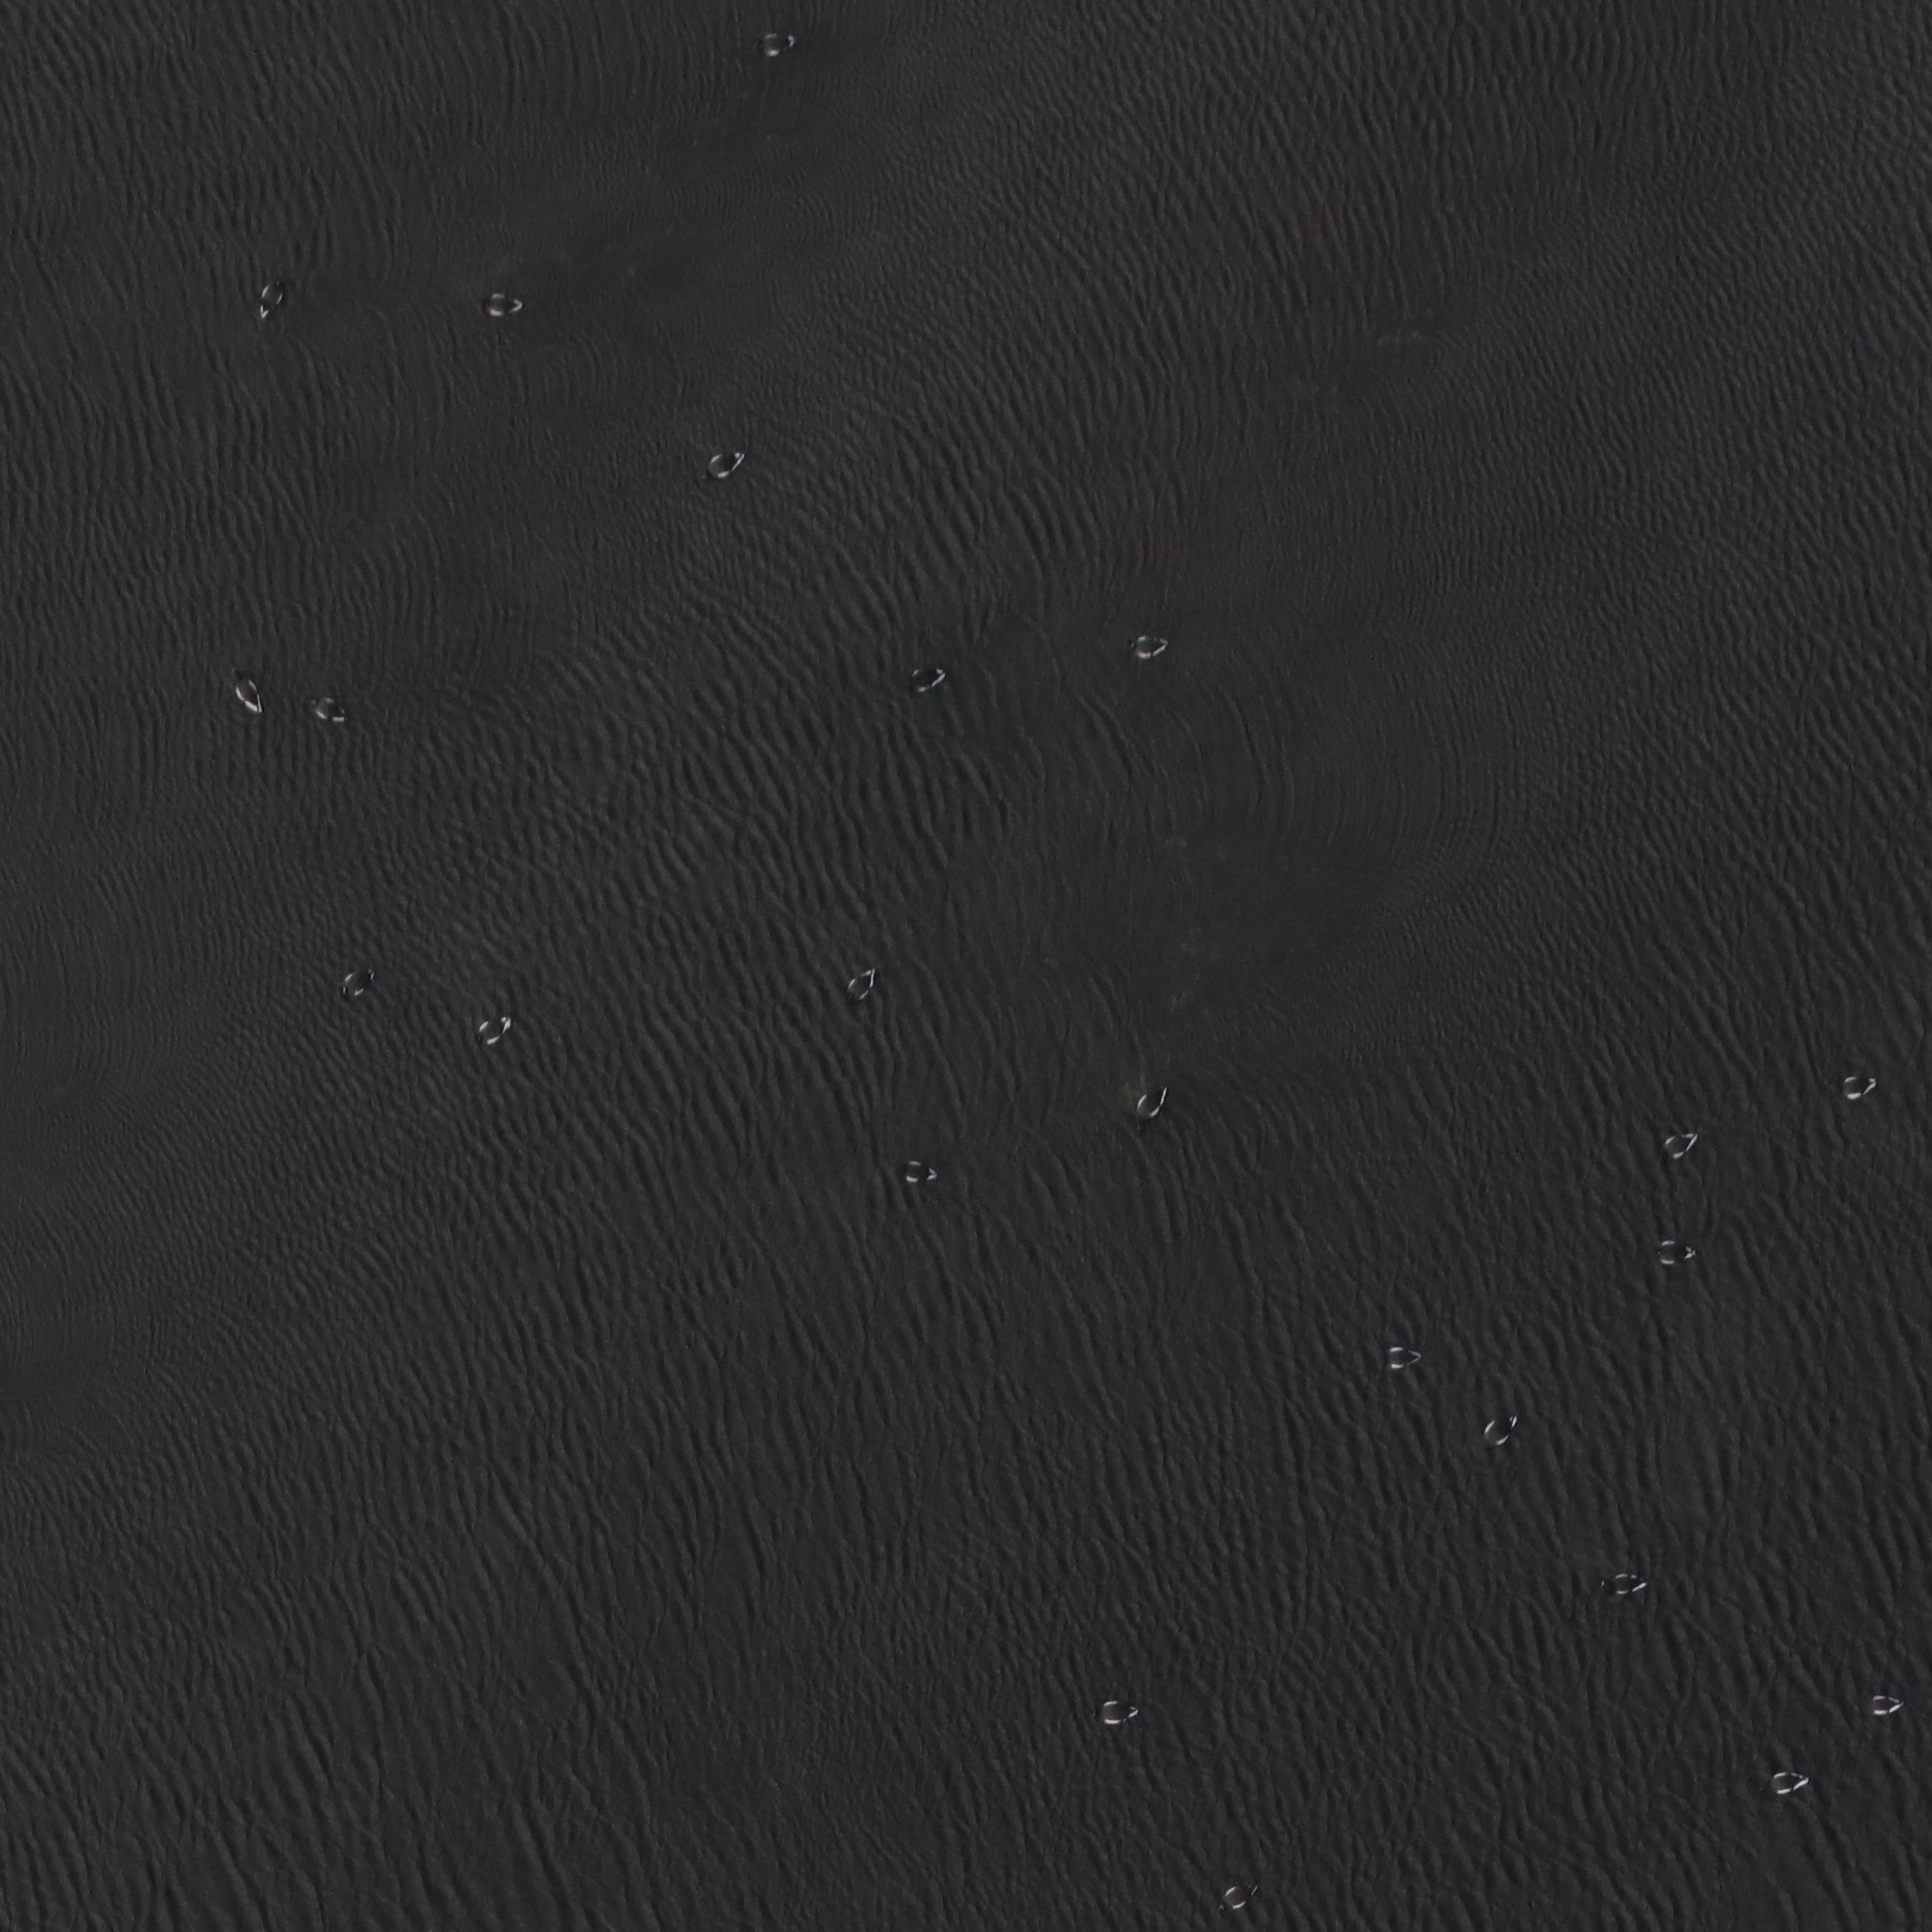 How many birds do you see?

23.